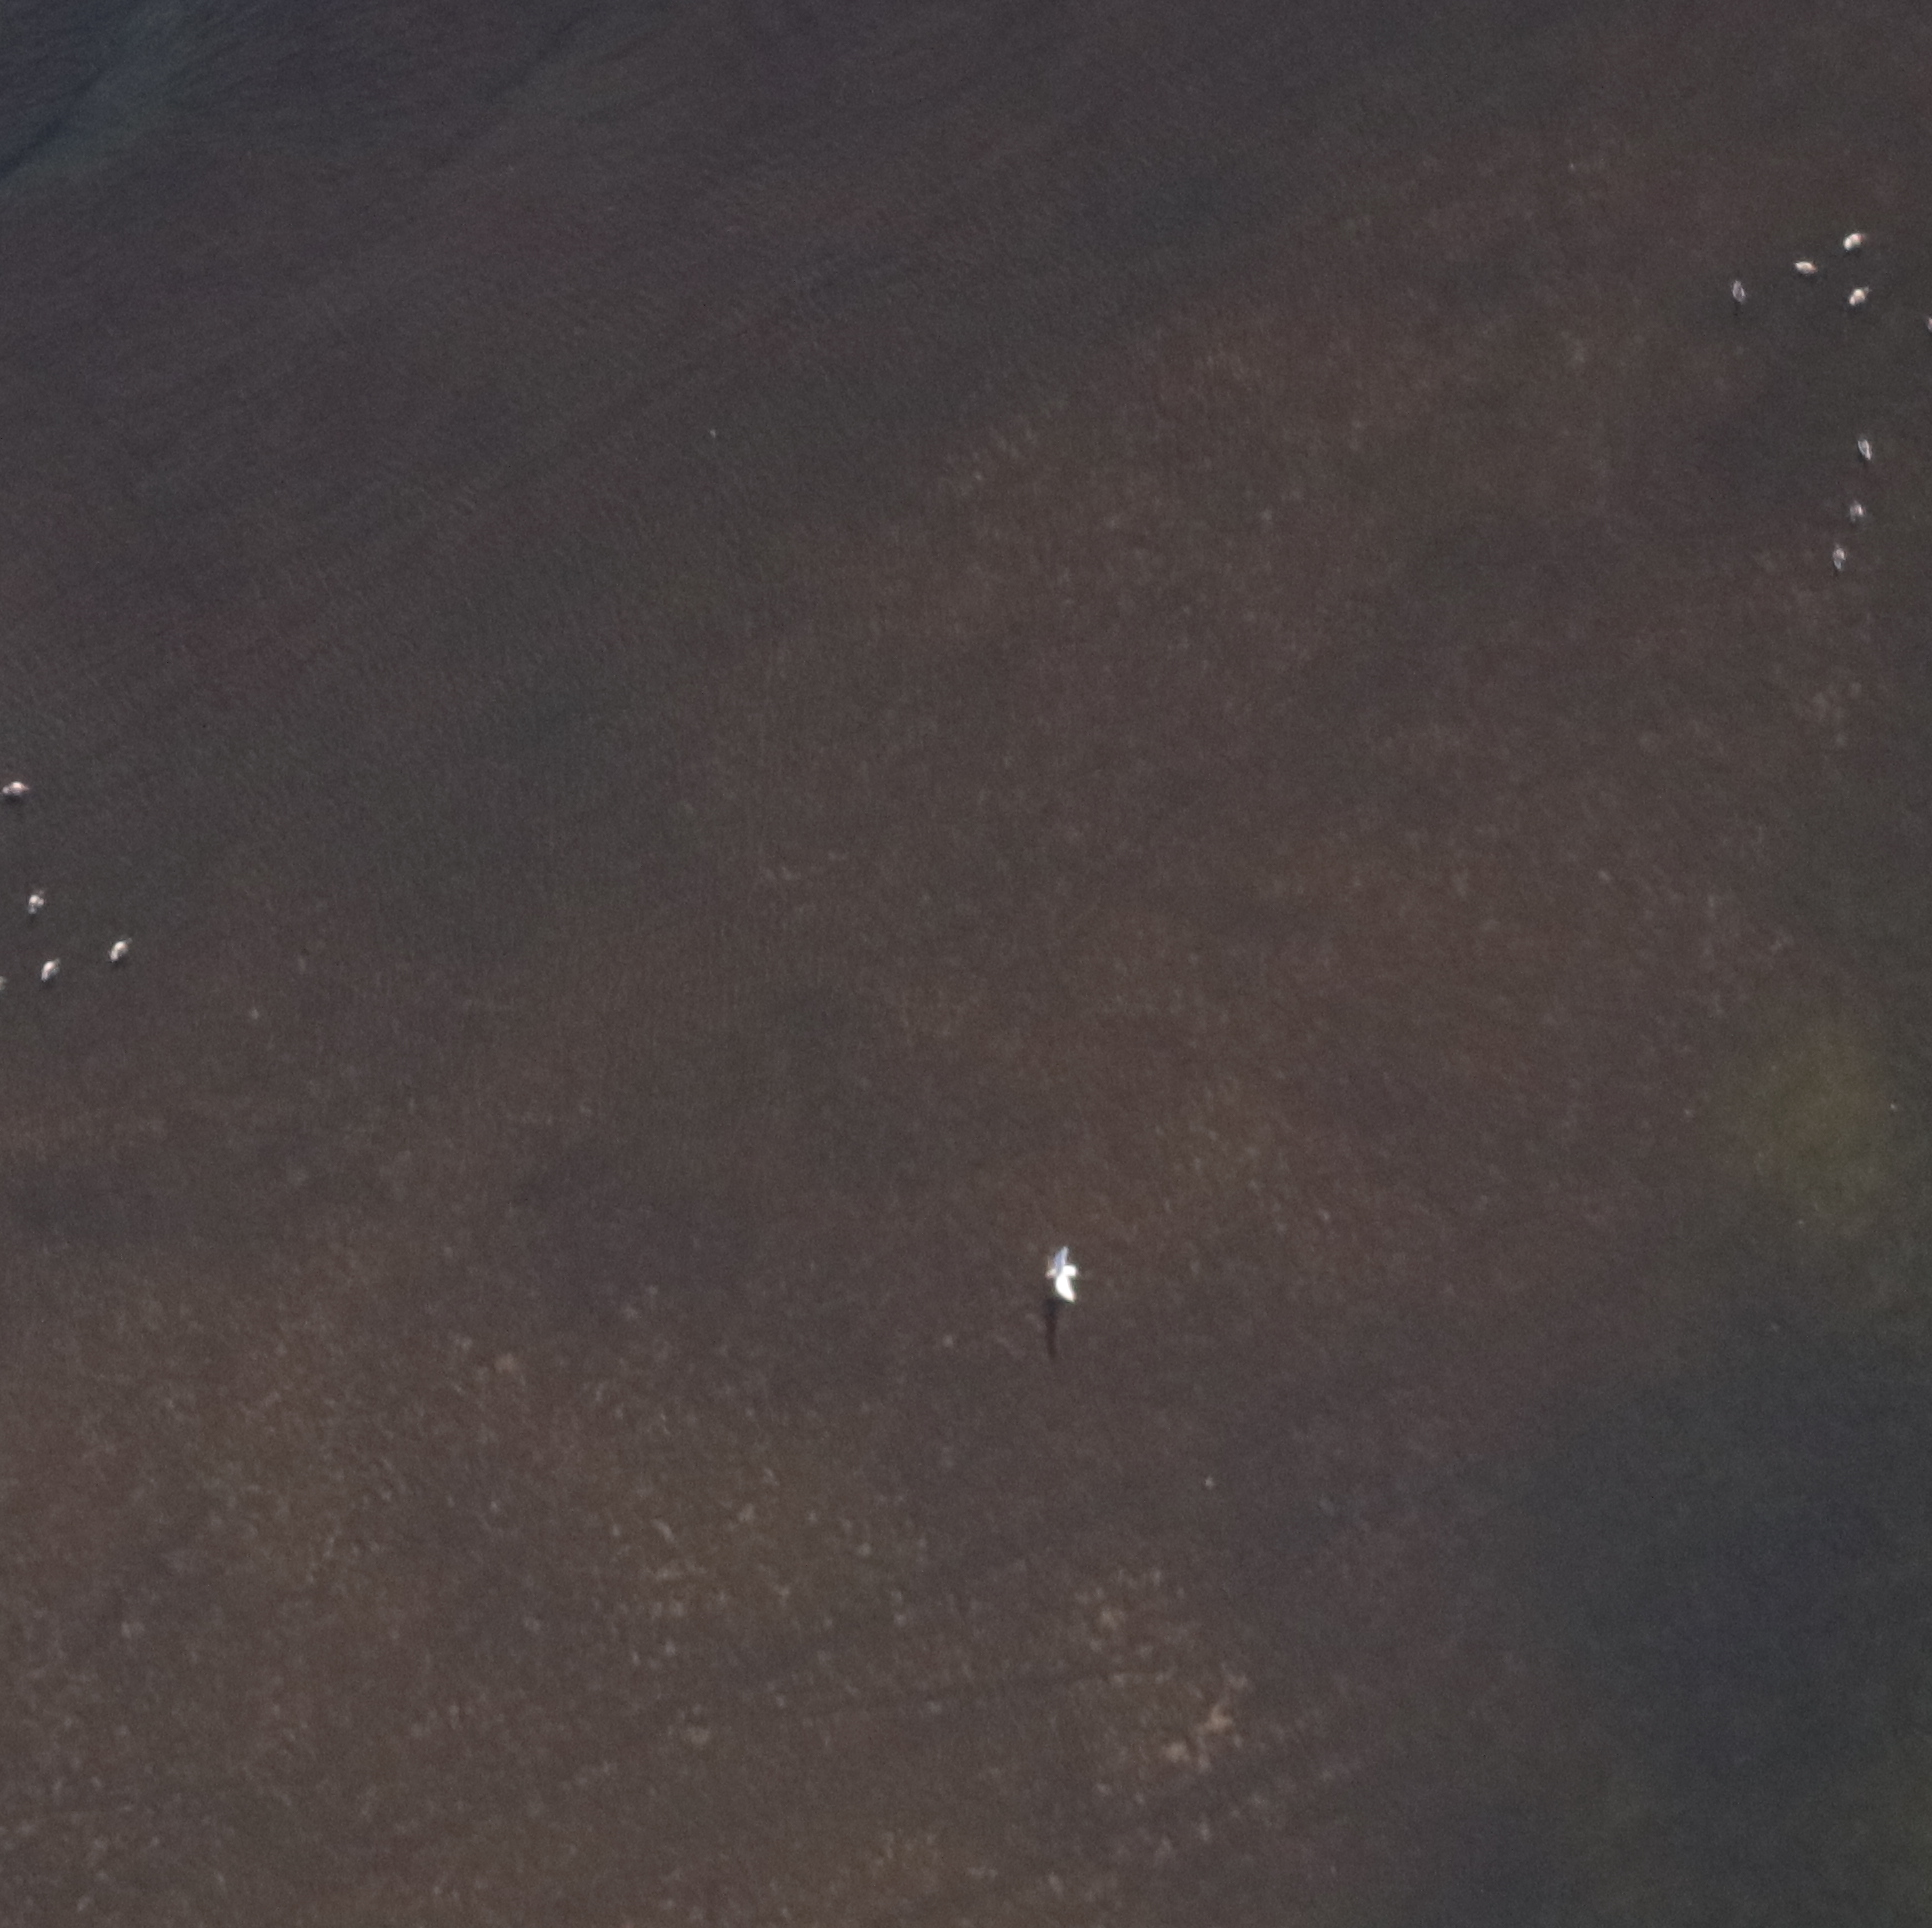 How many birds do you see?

12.